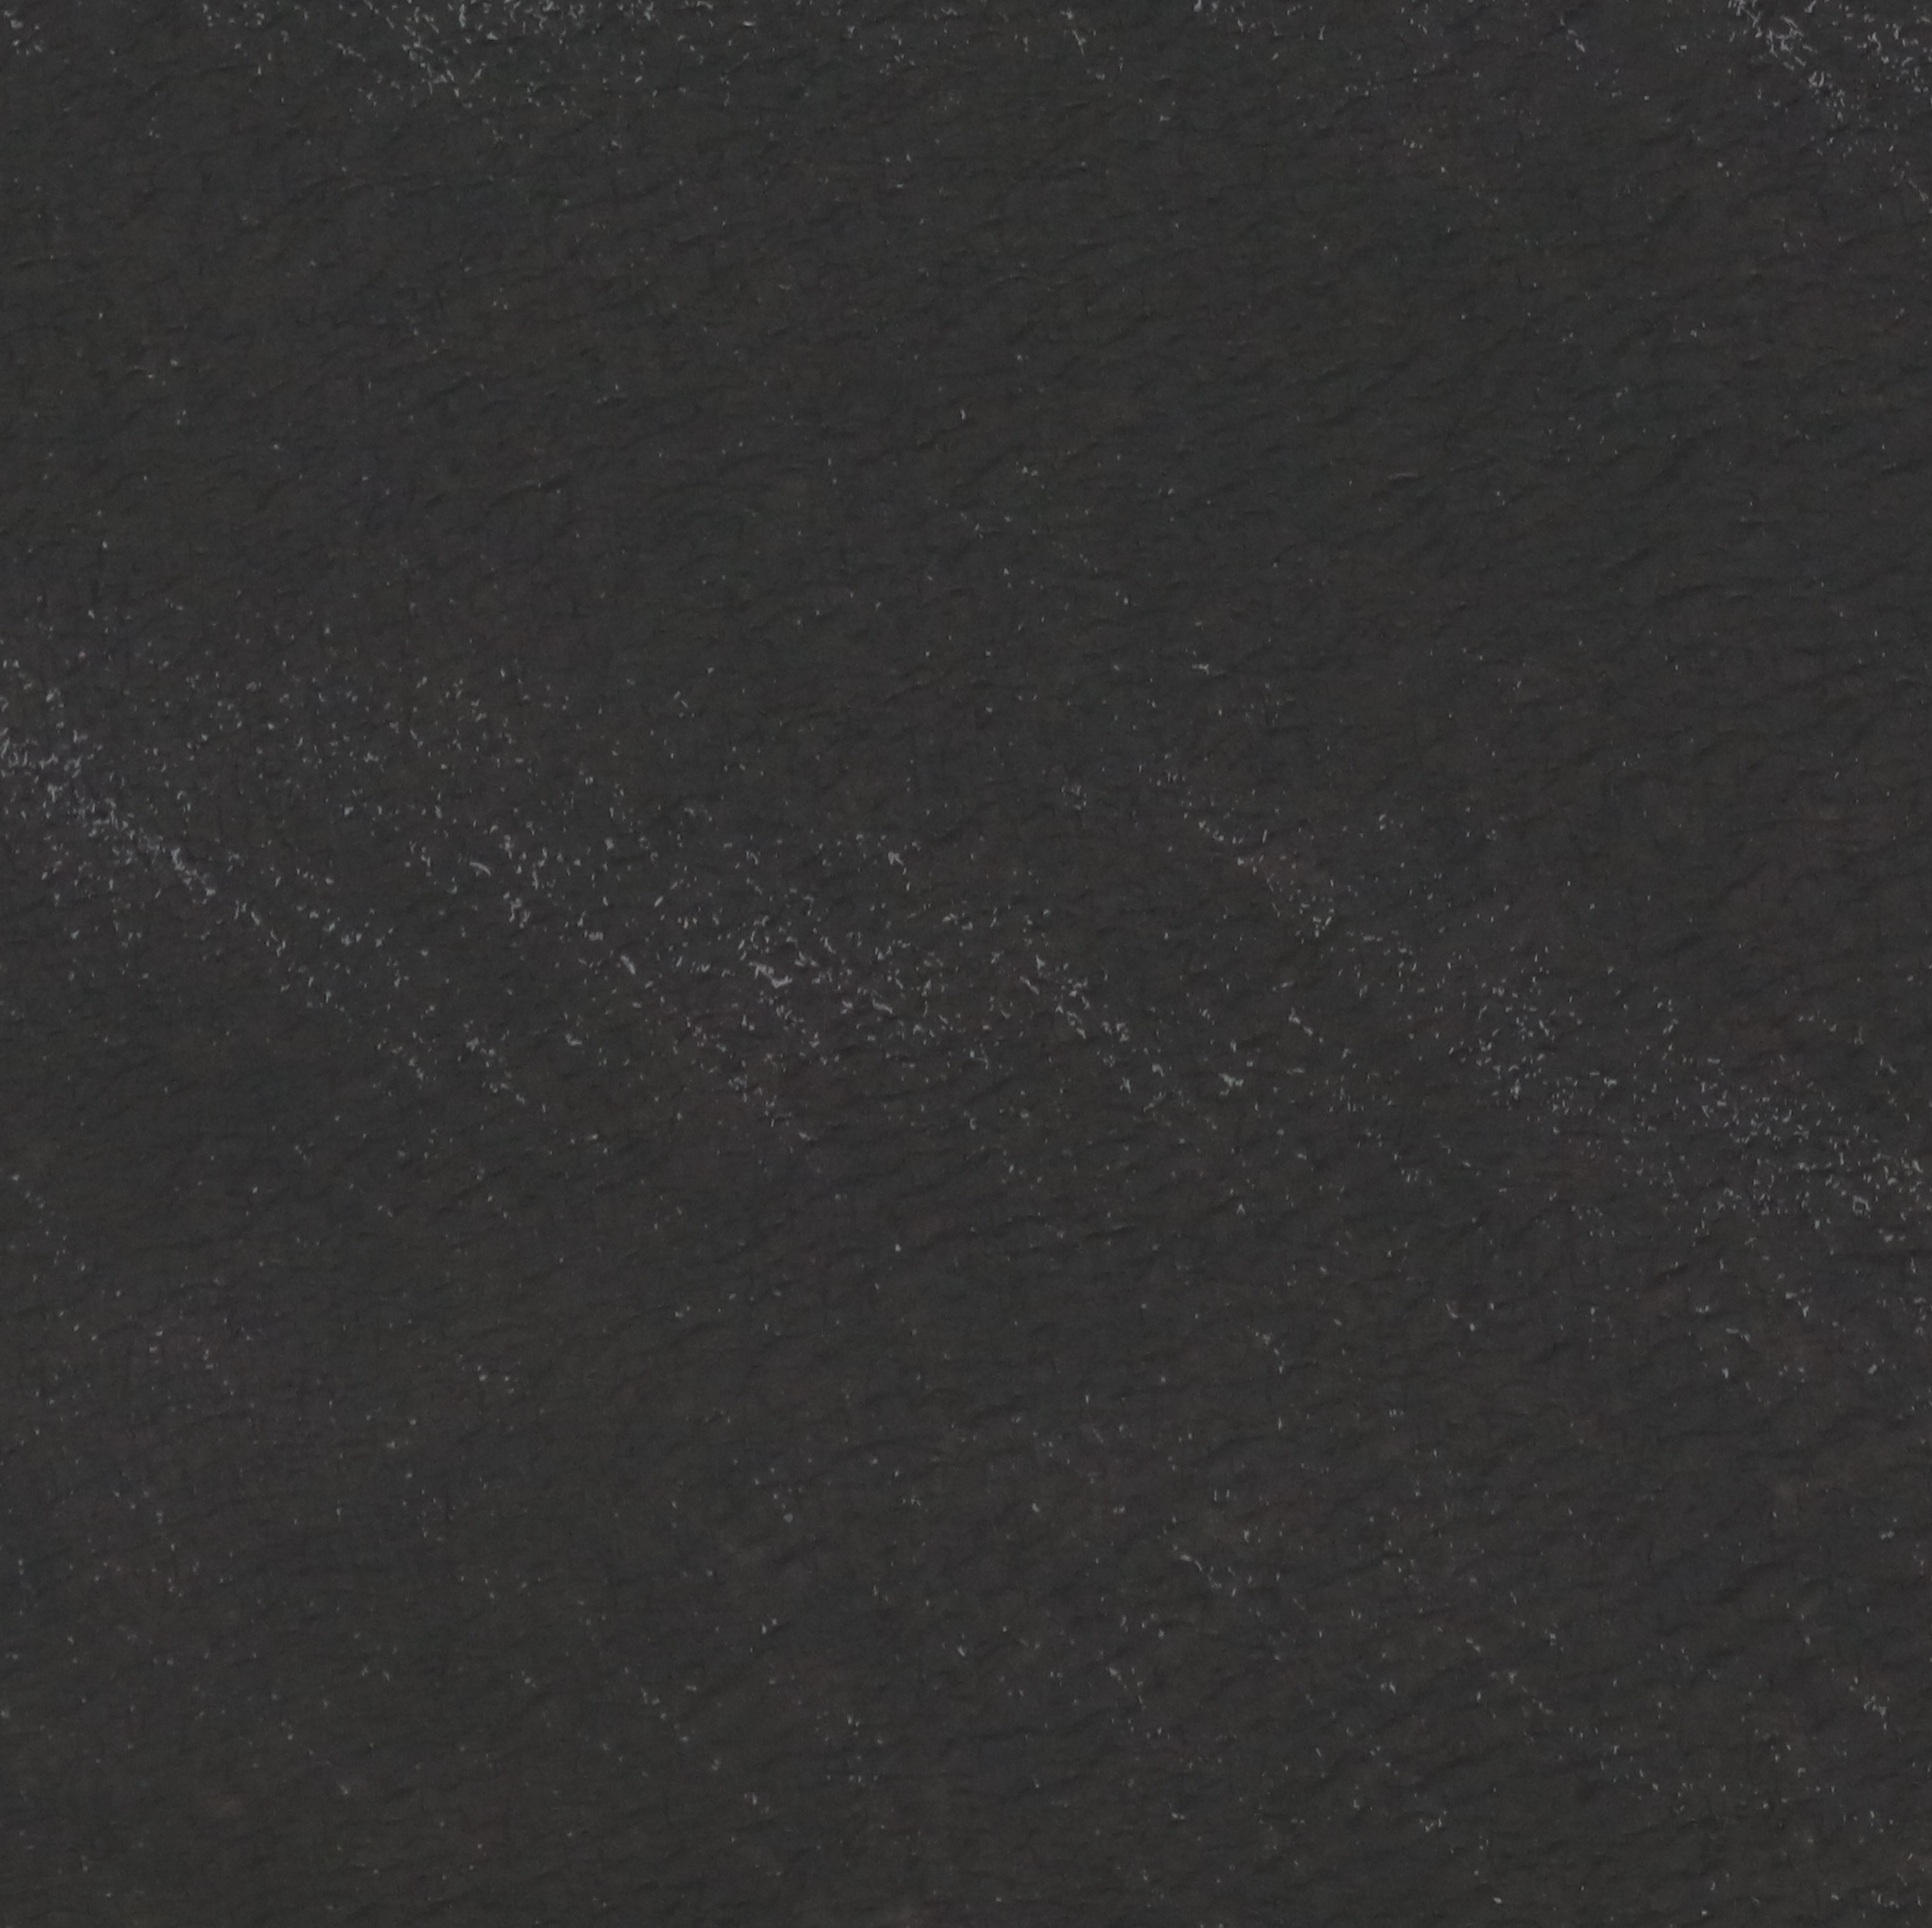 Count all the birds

0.